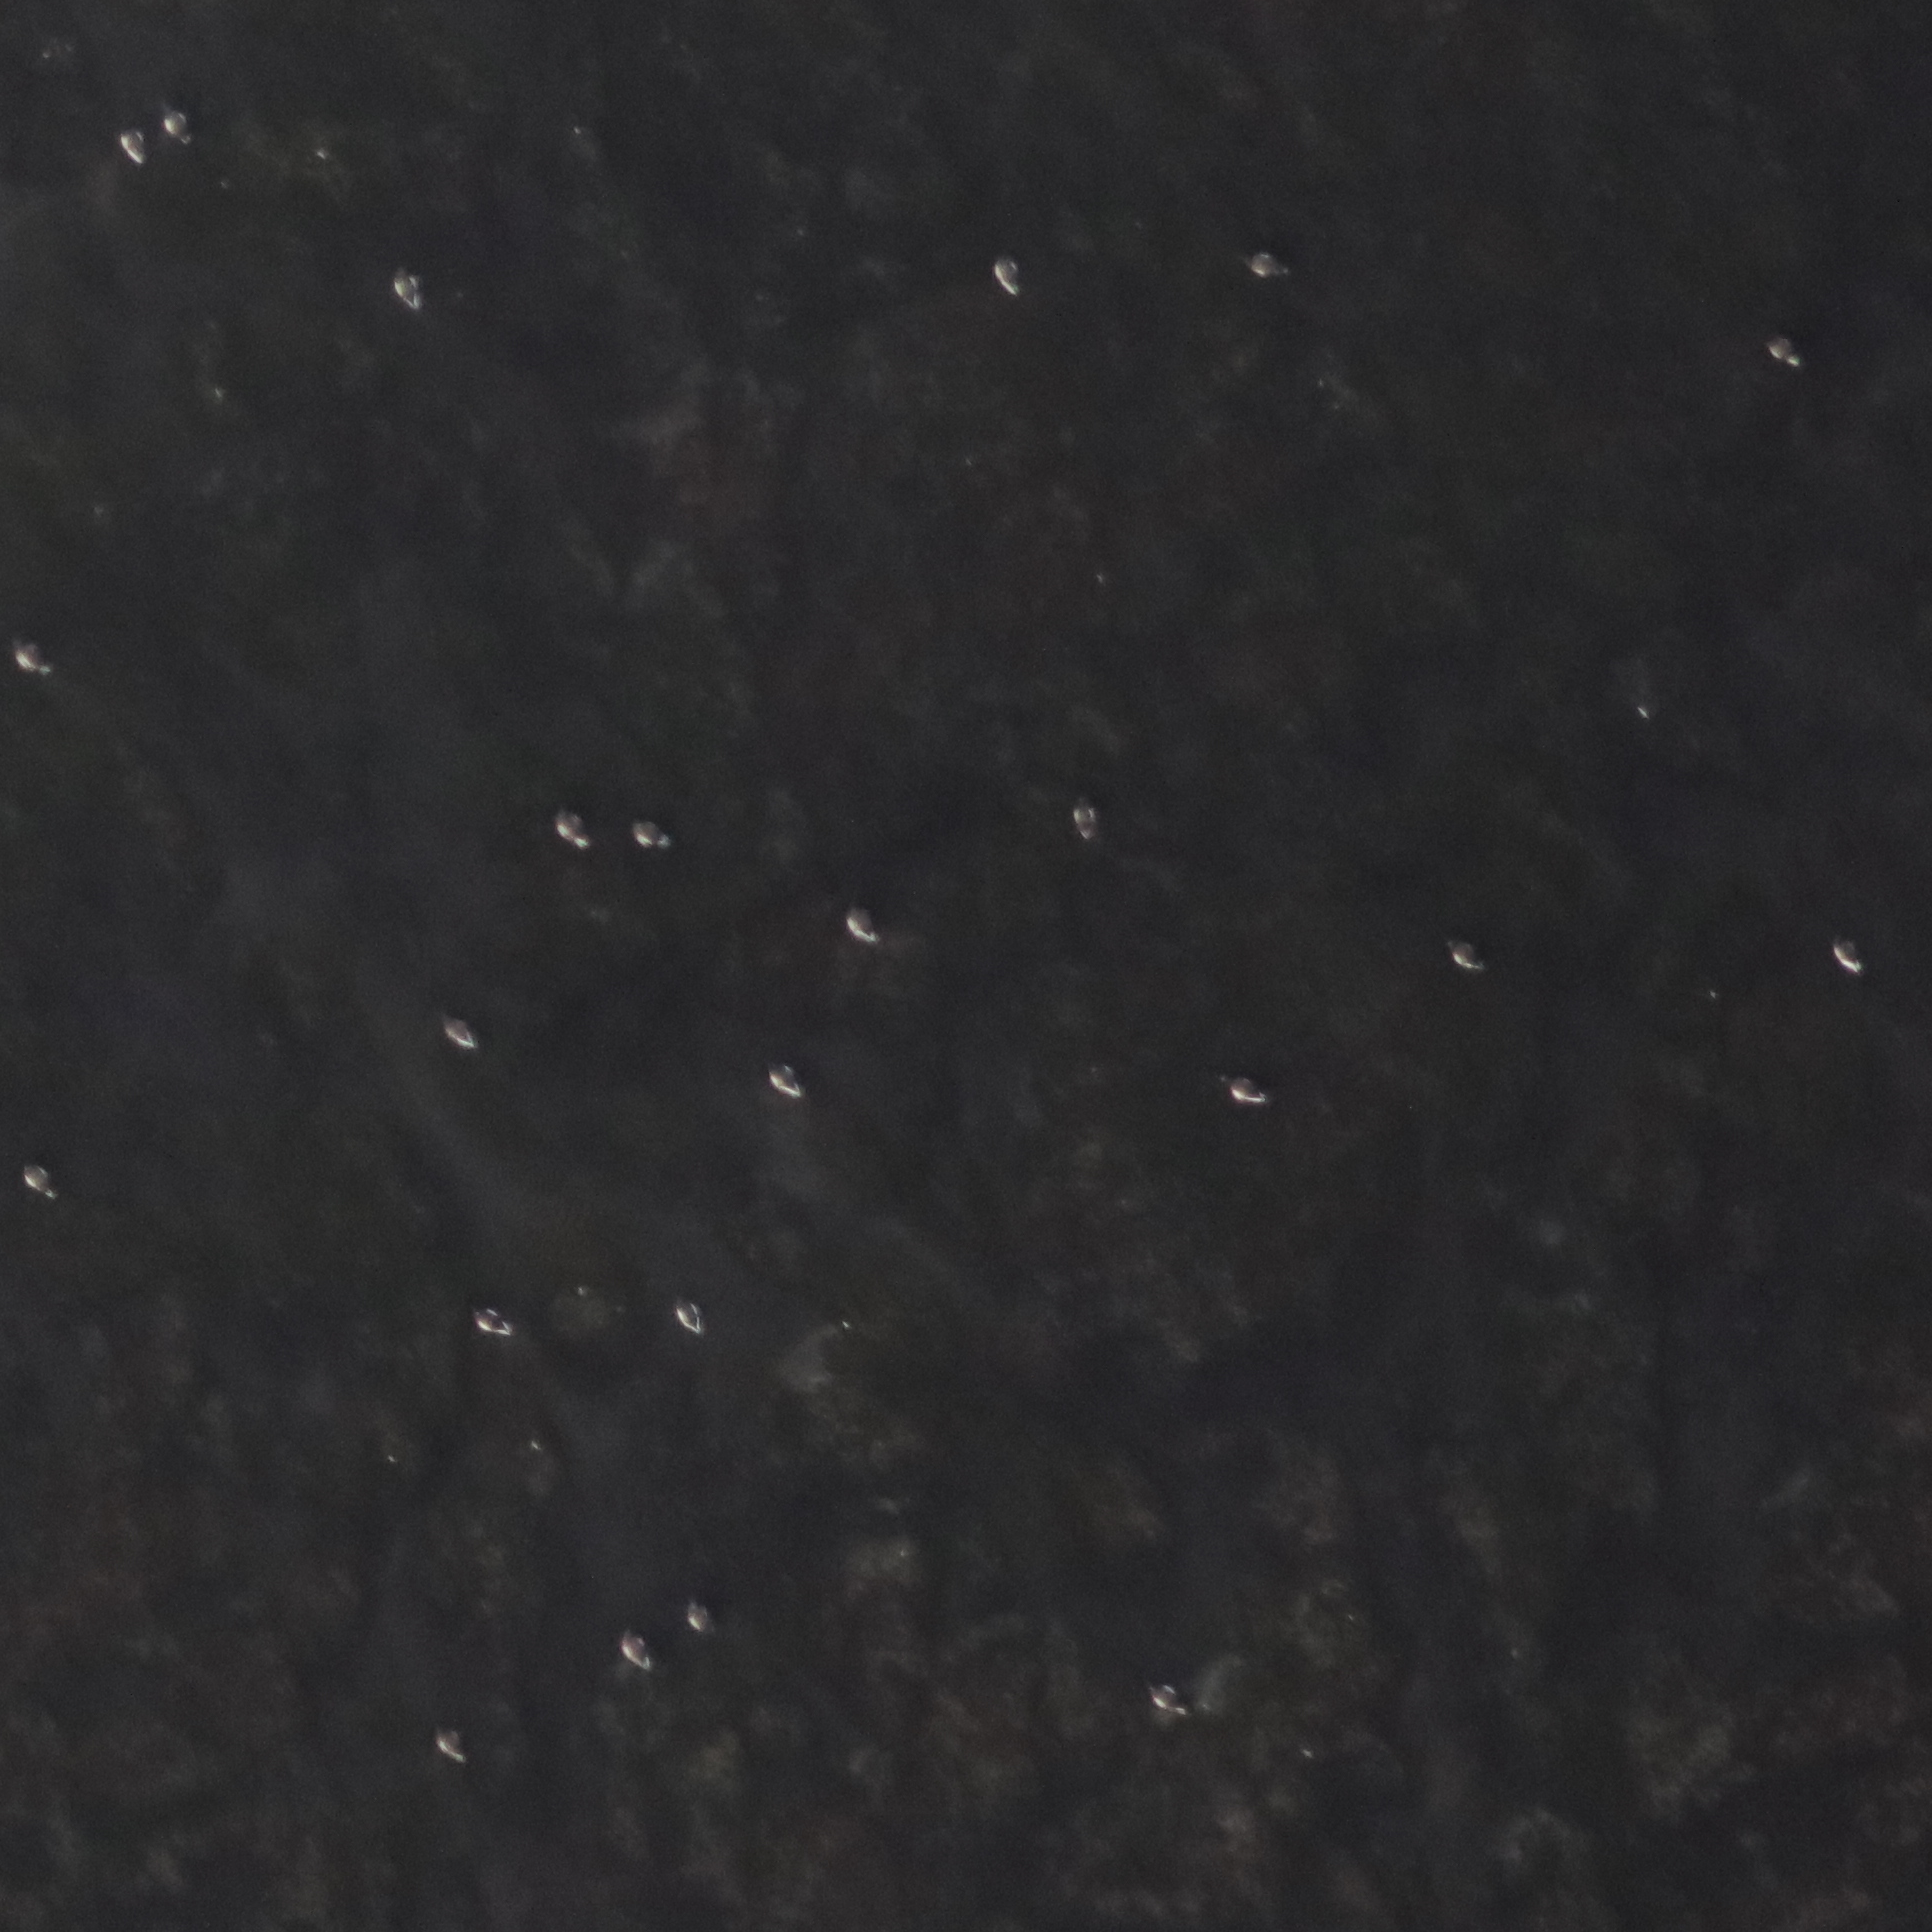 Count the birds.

23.